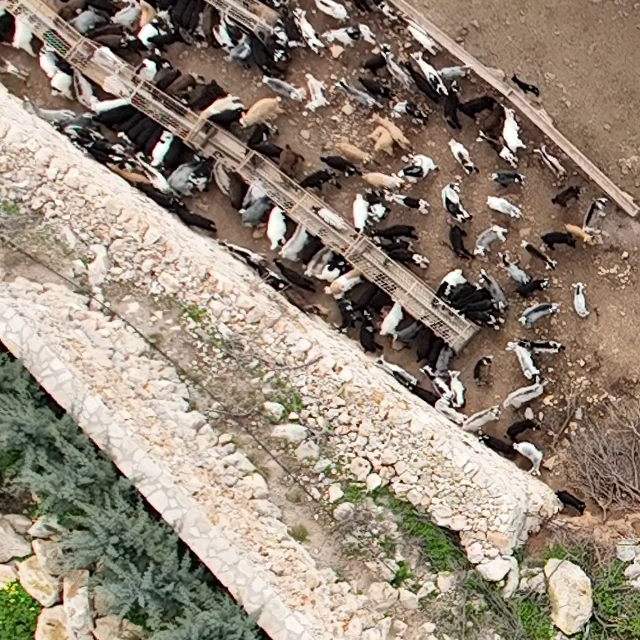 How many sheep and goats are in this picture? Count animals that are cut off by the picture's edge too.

150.